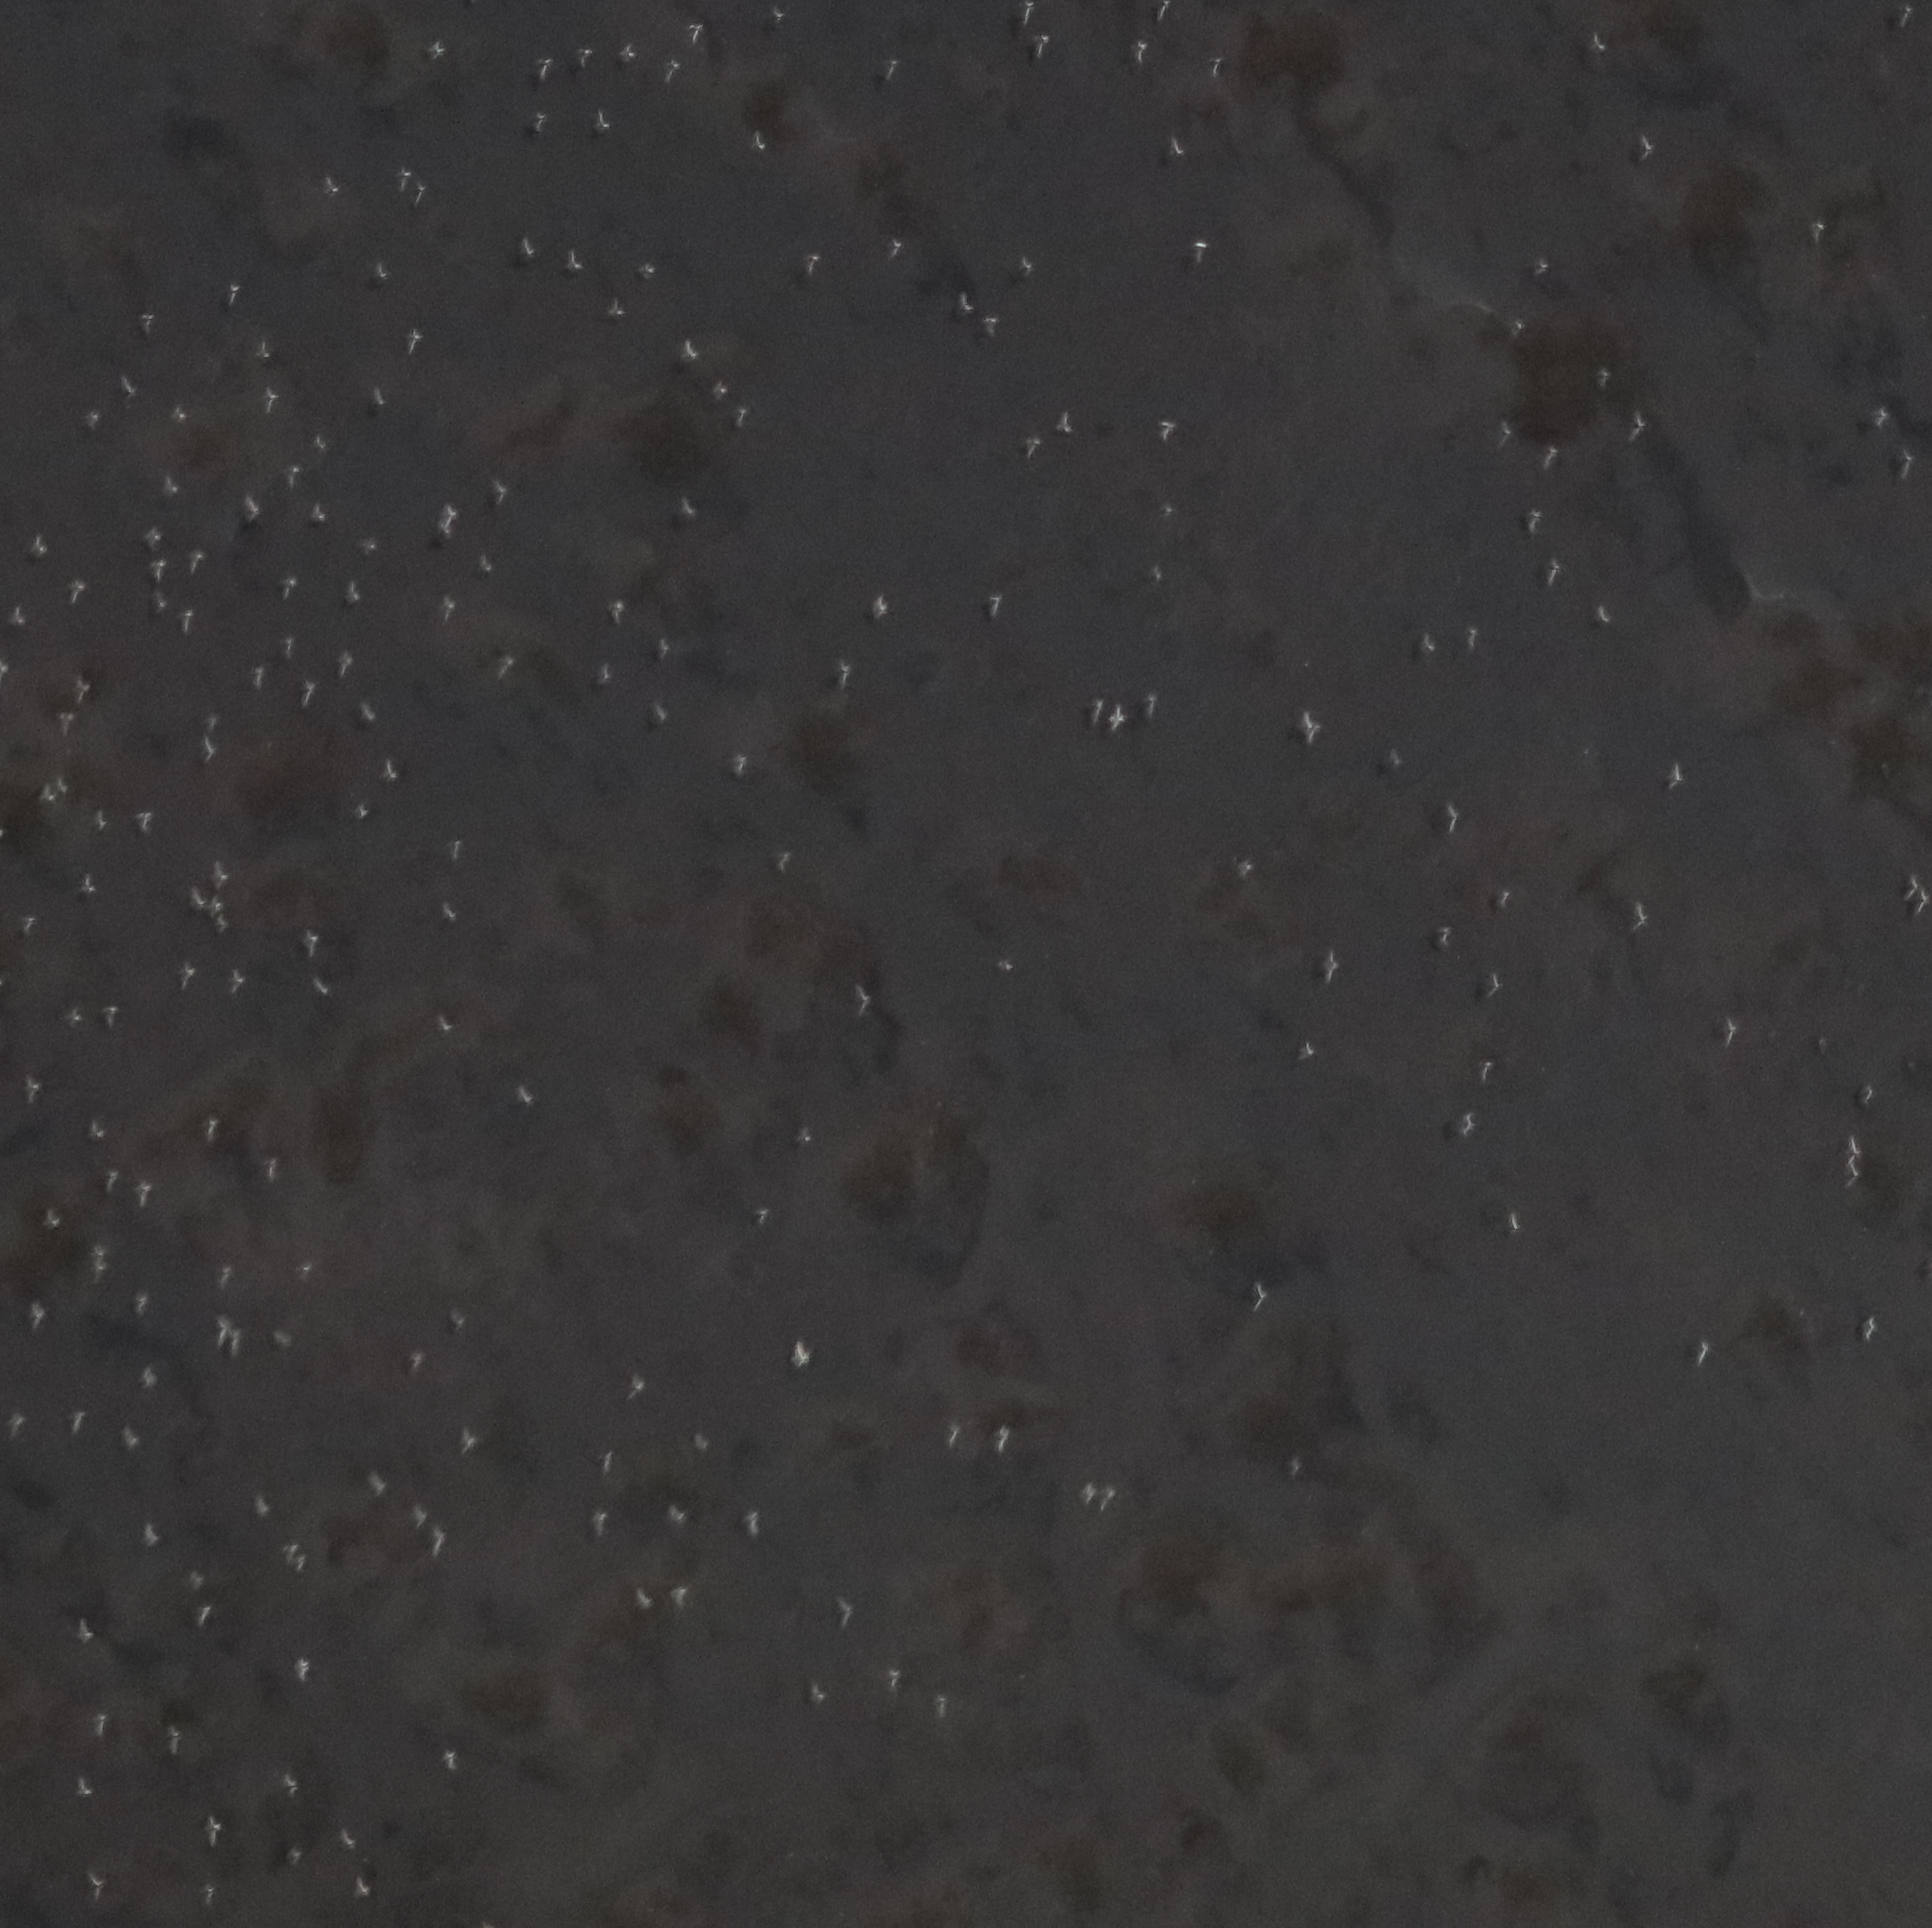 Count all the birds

223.